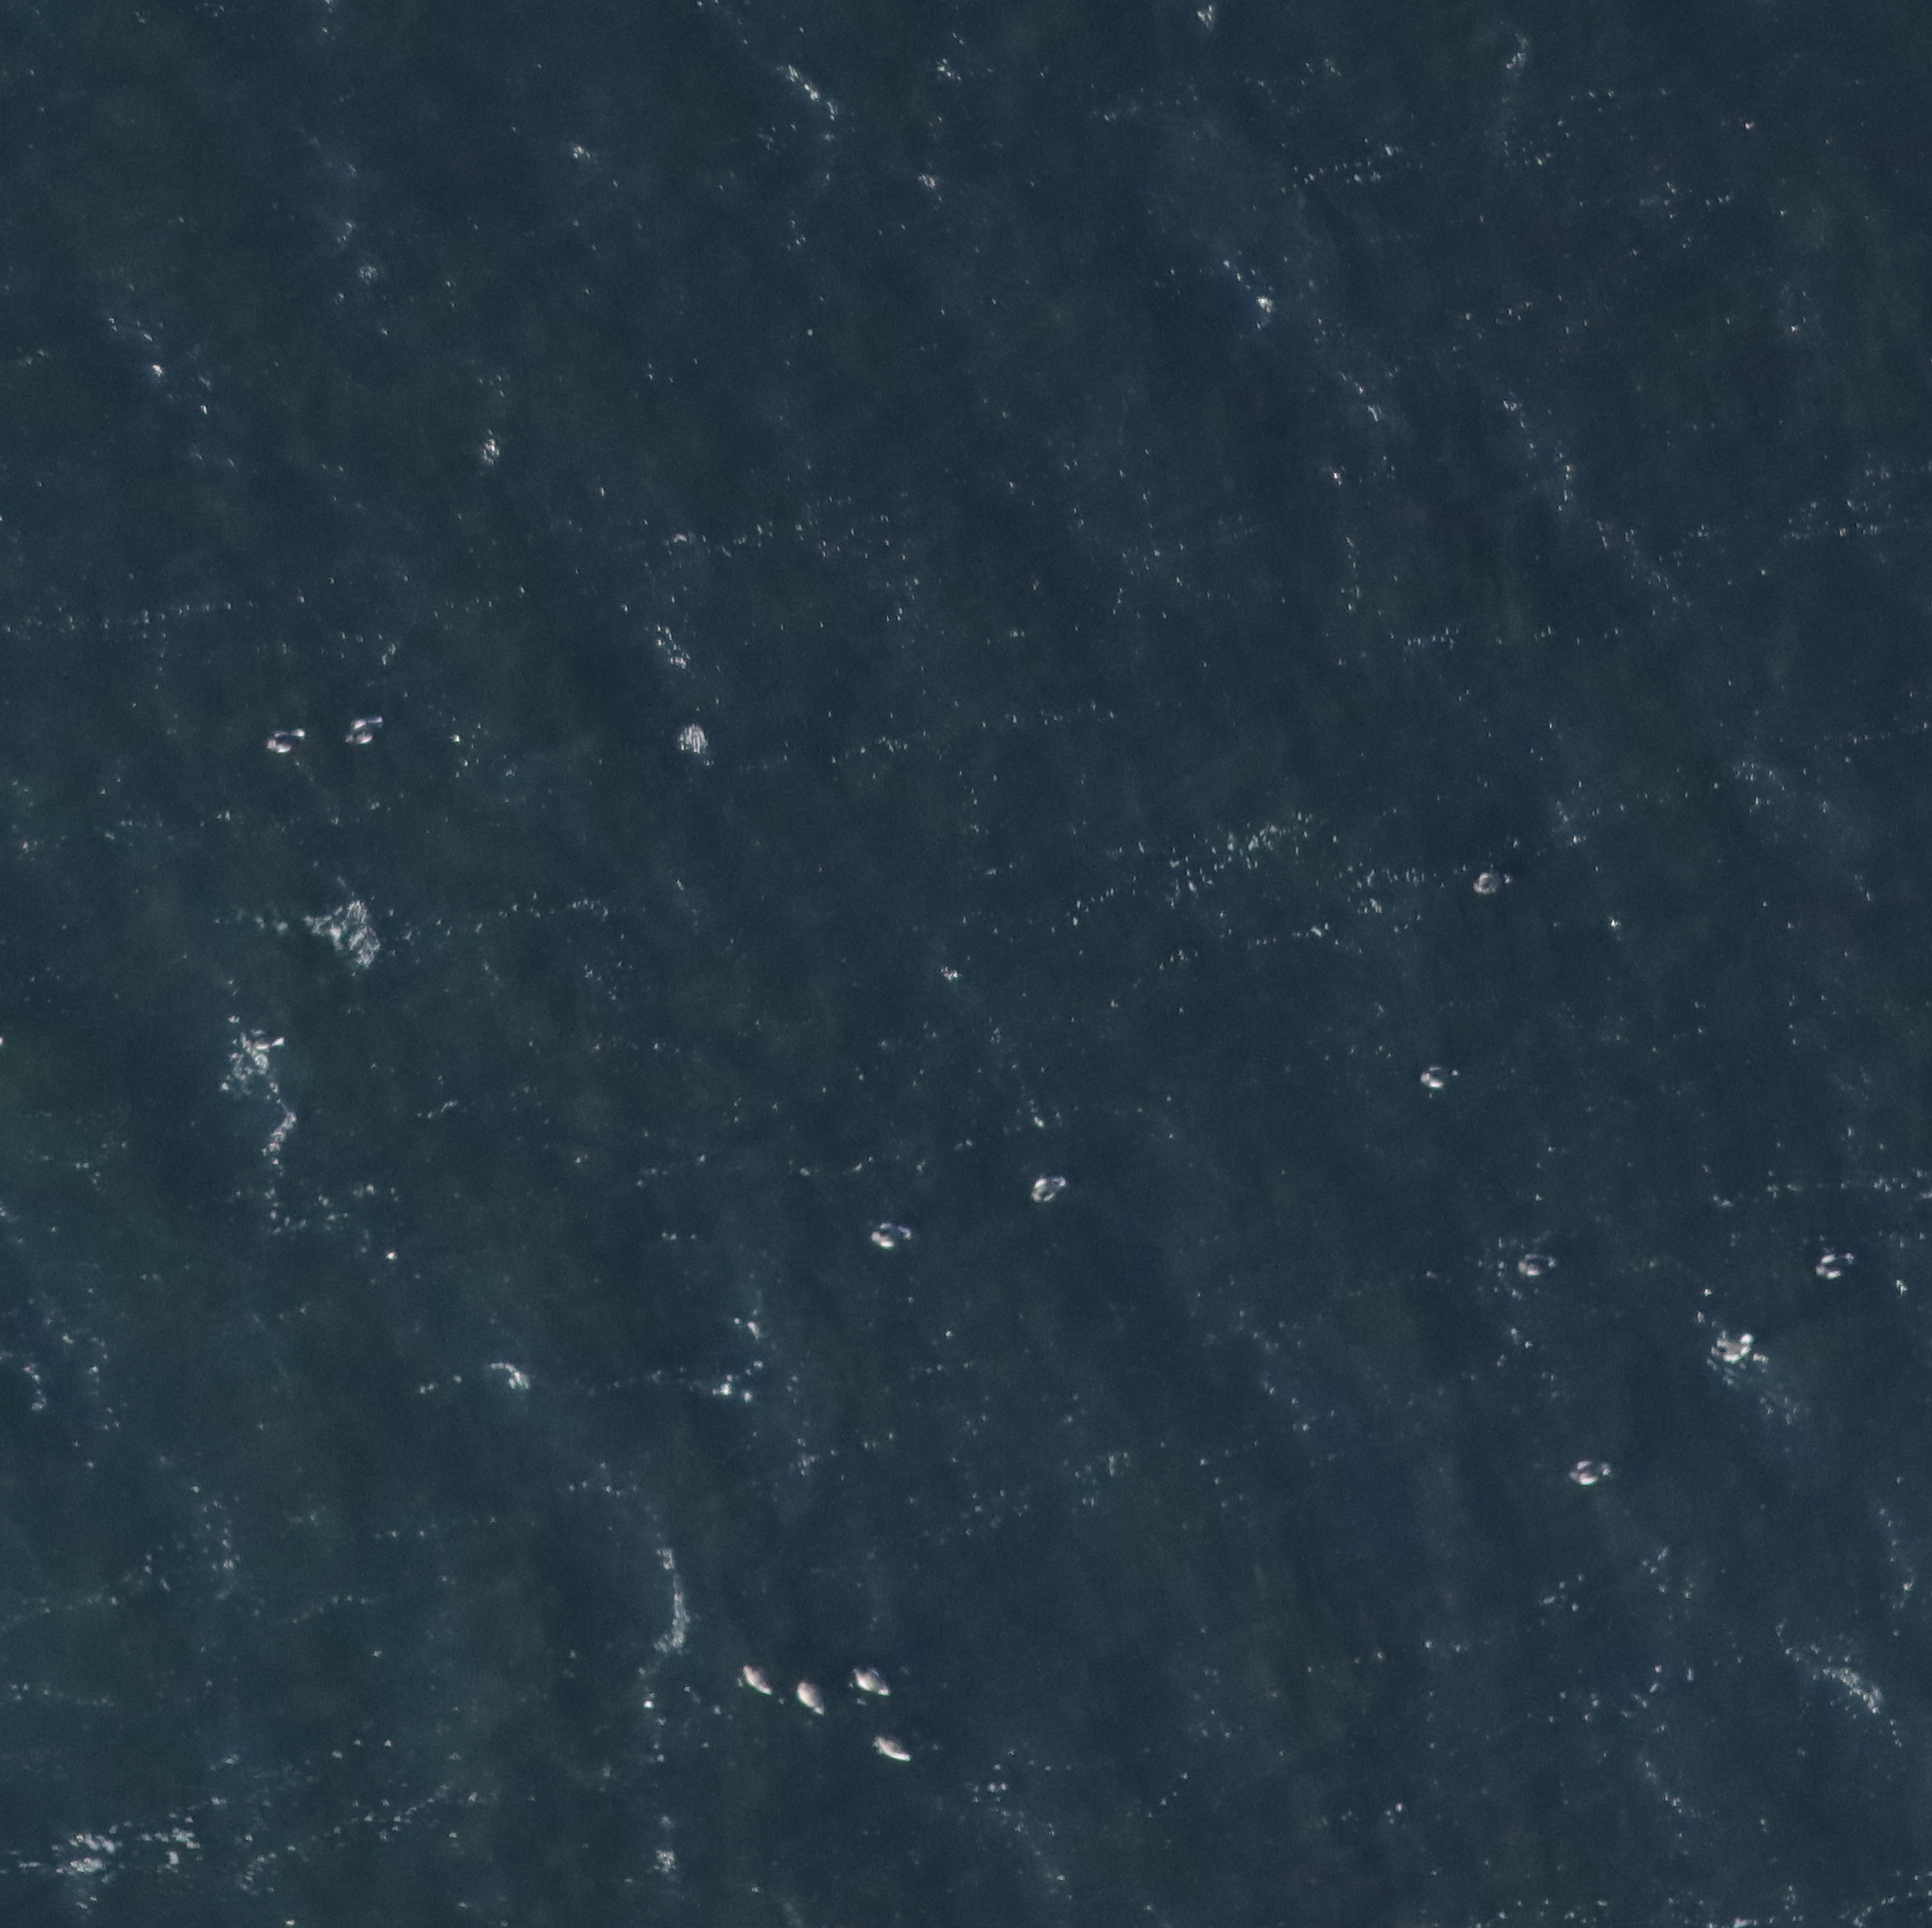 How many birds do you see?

14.